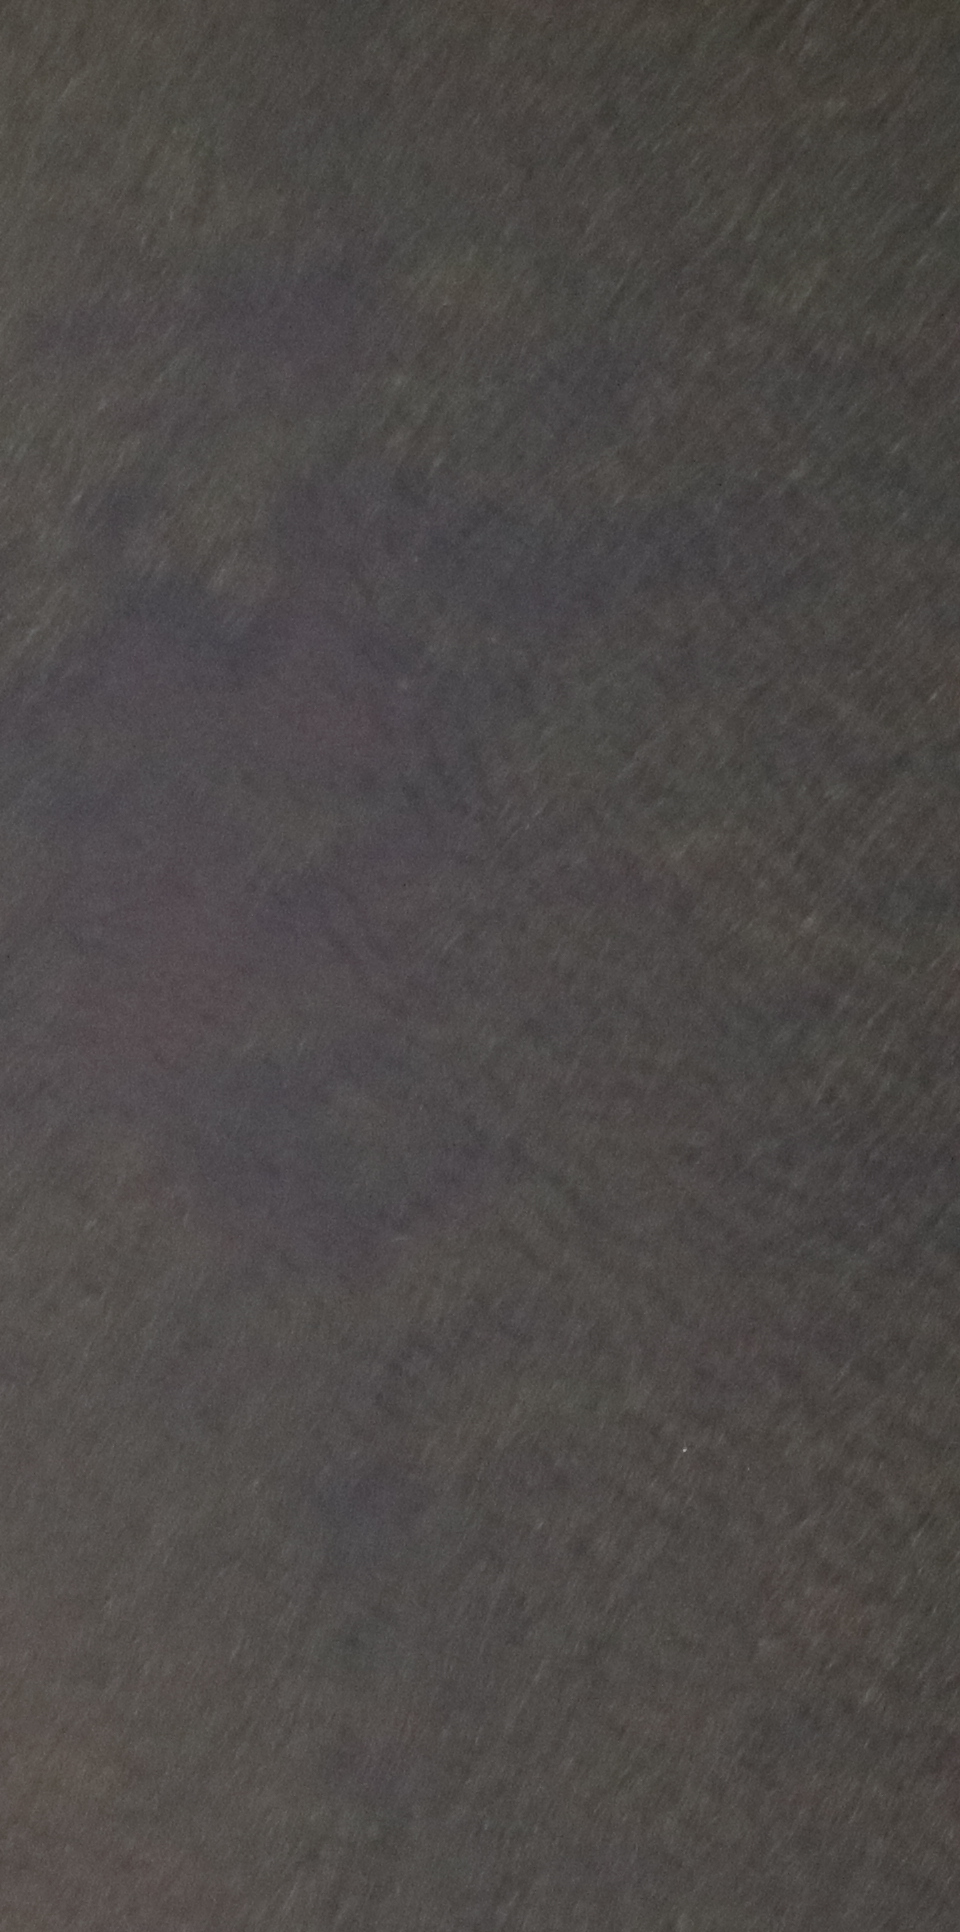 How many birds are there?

0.